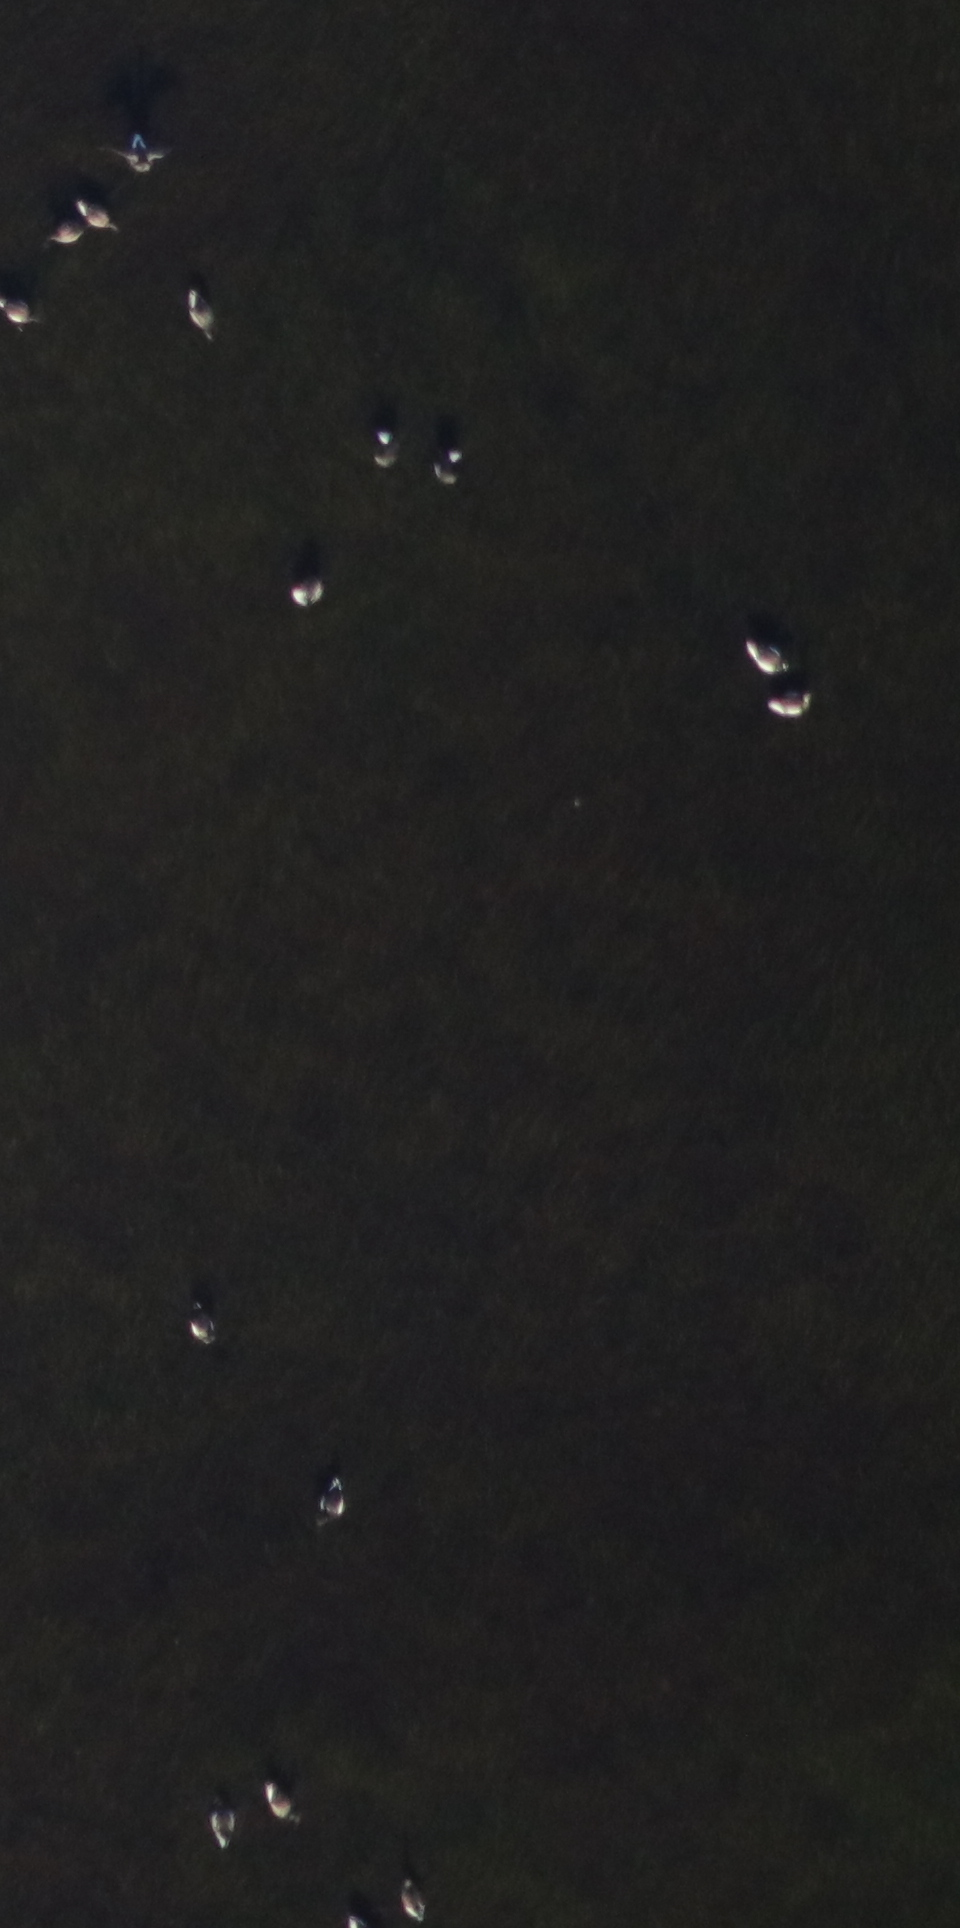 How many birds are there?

15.